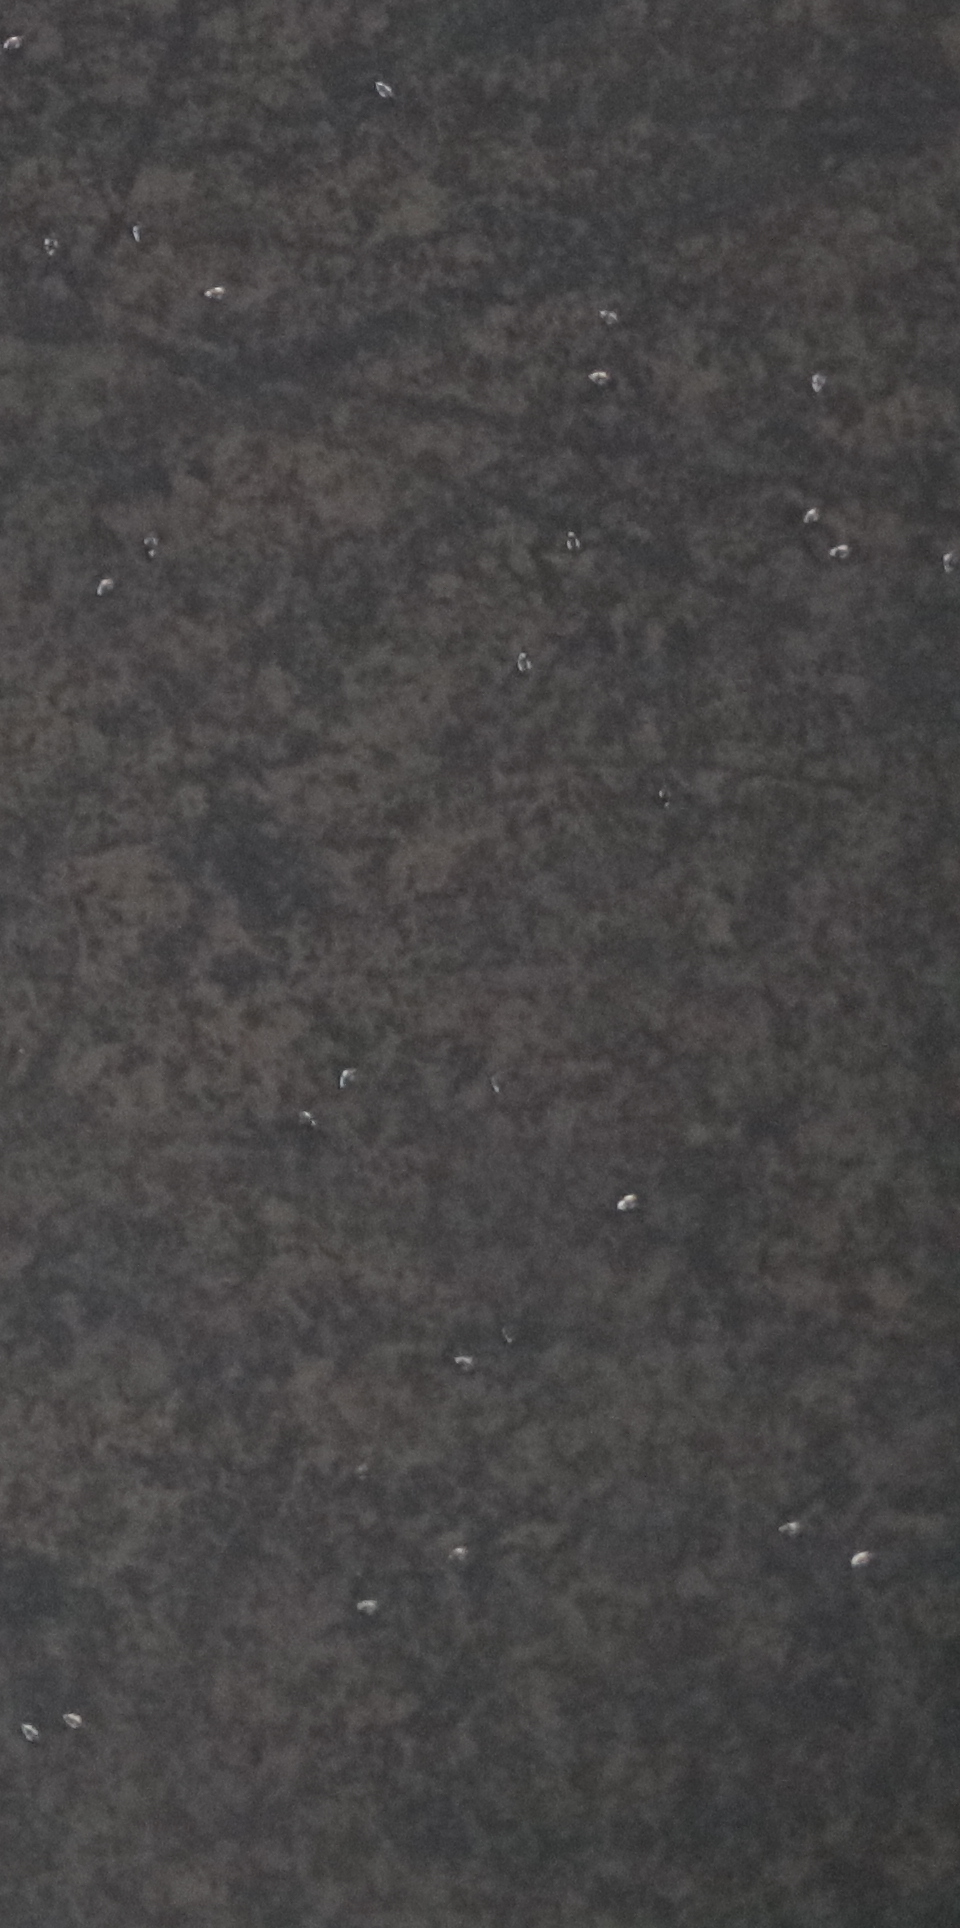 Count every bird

28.